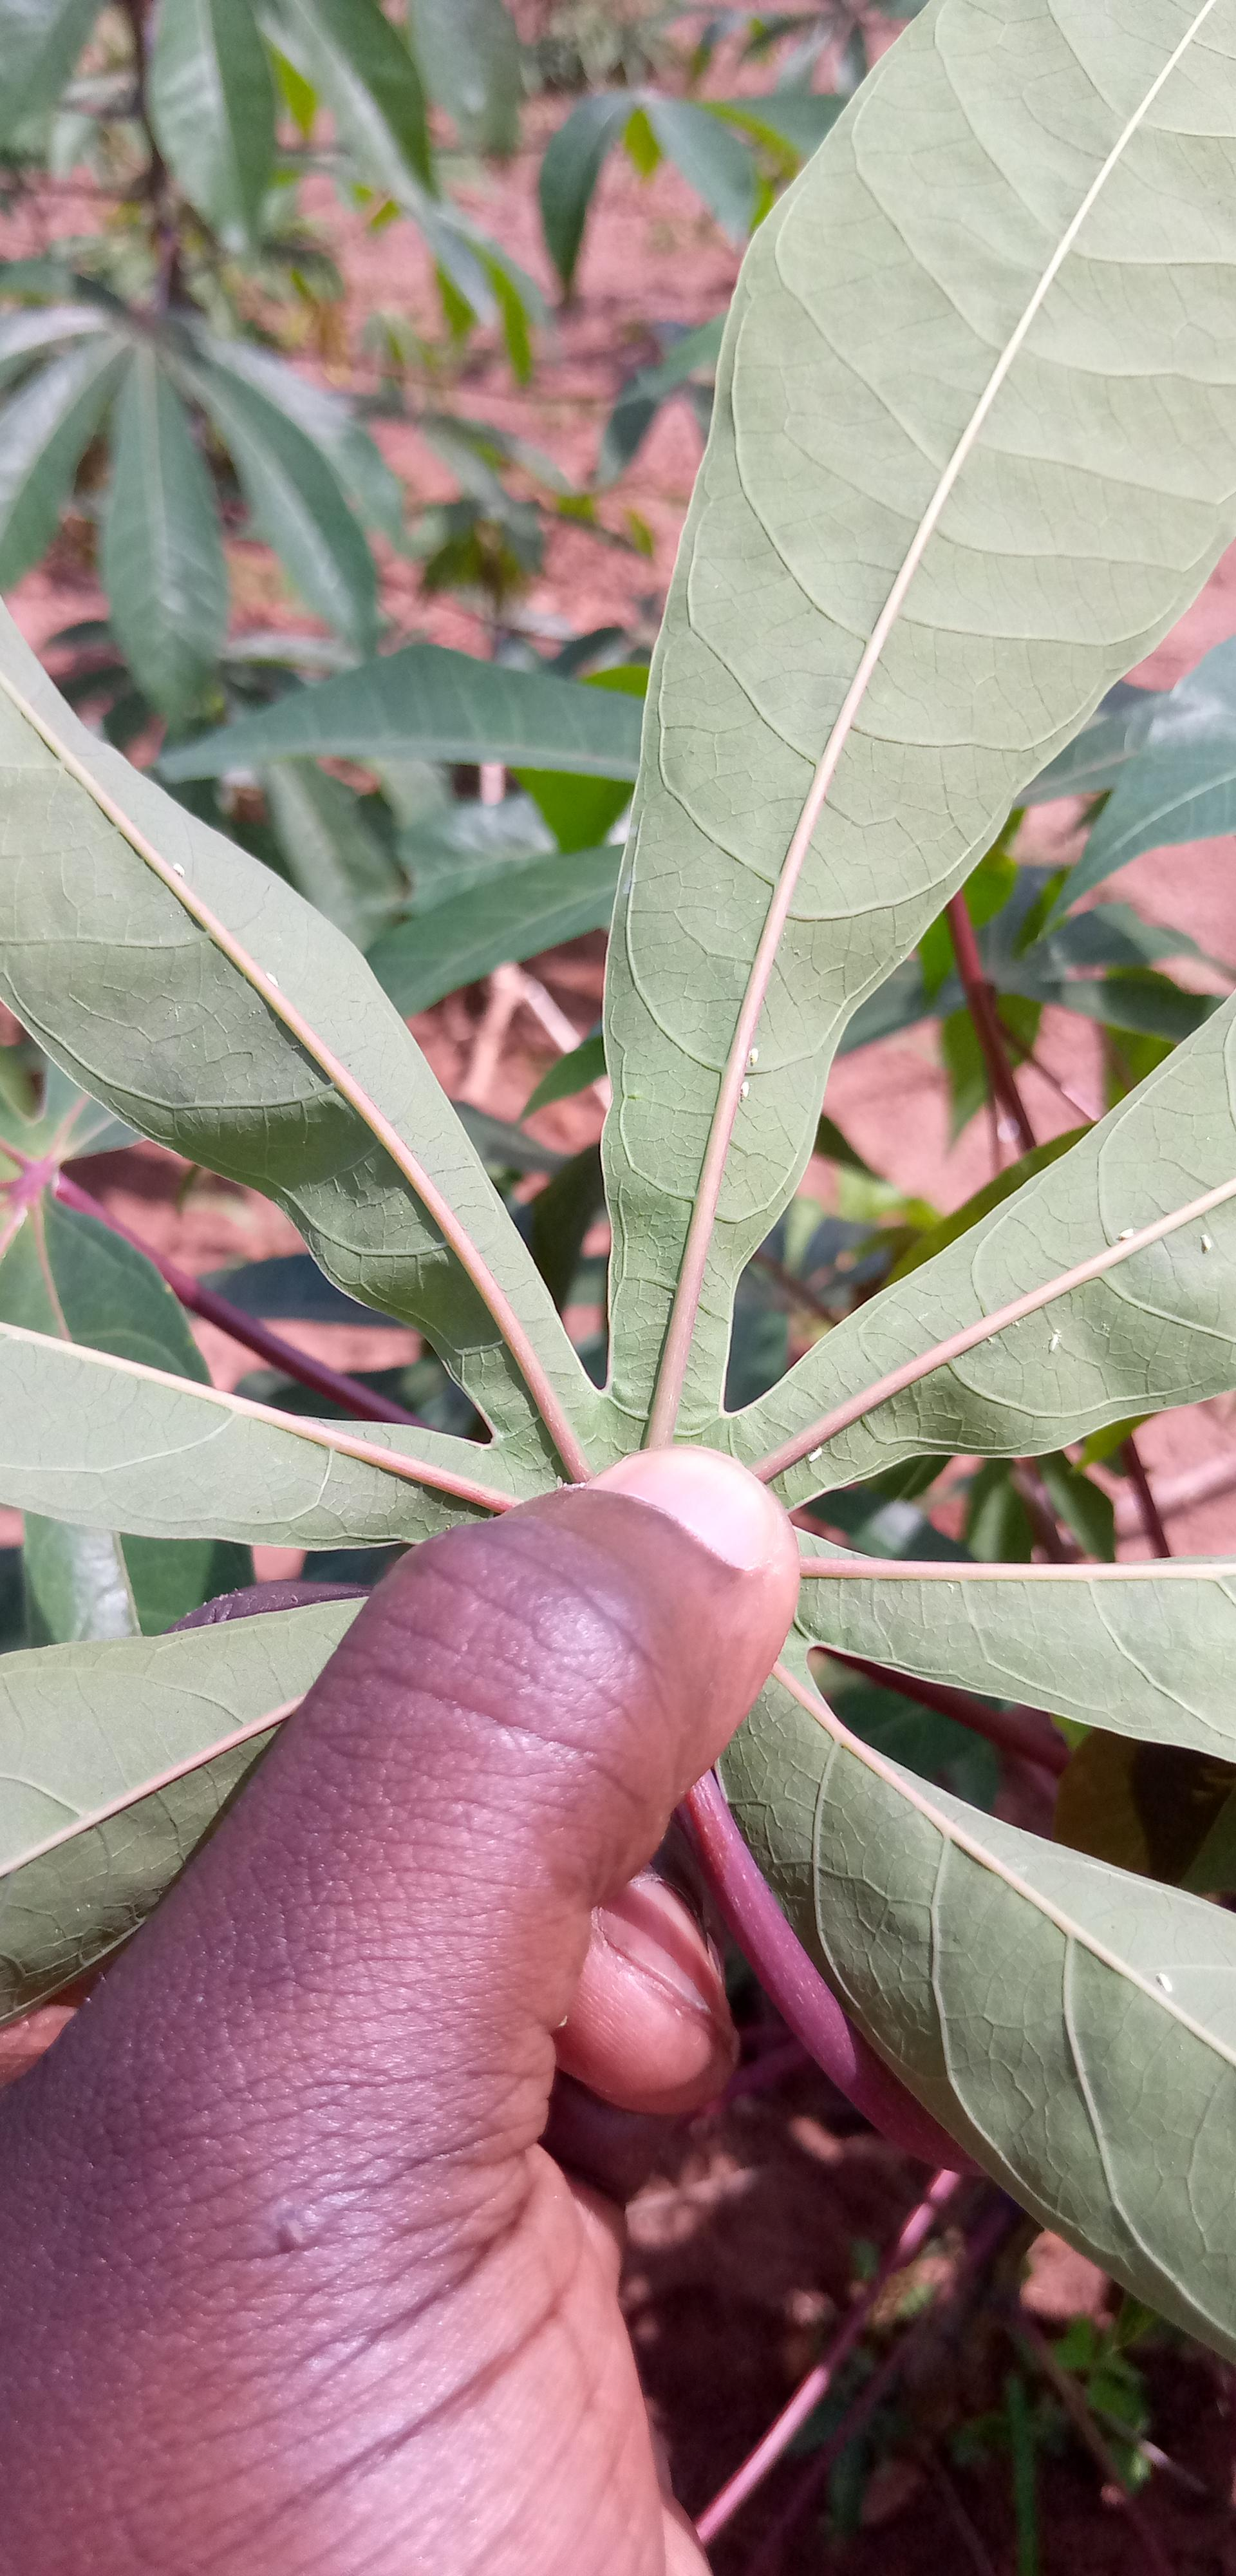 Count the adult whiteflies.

9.